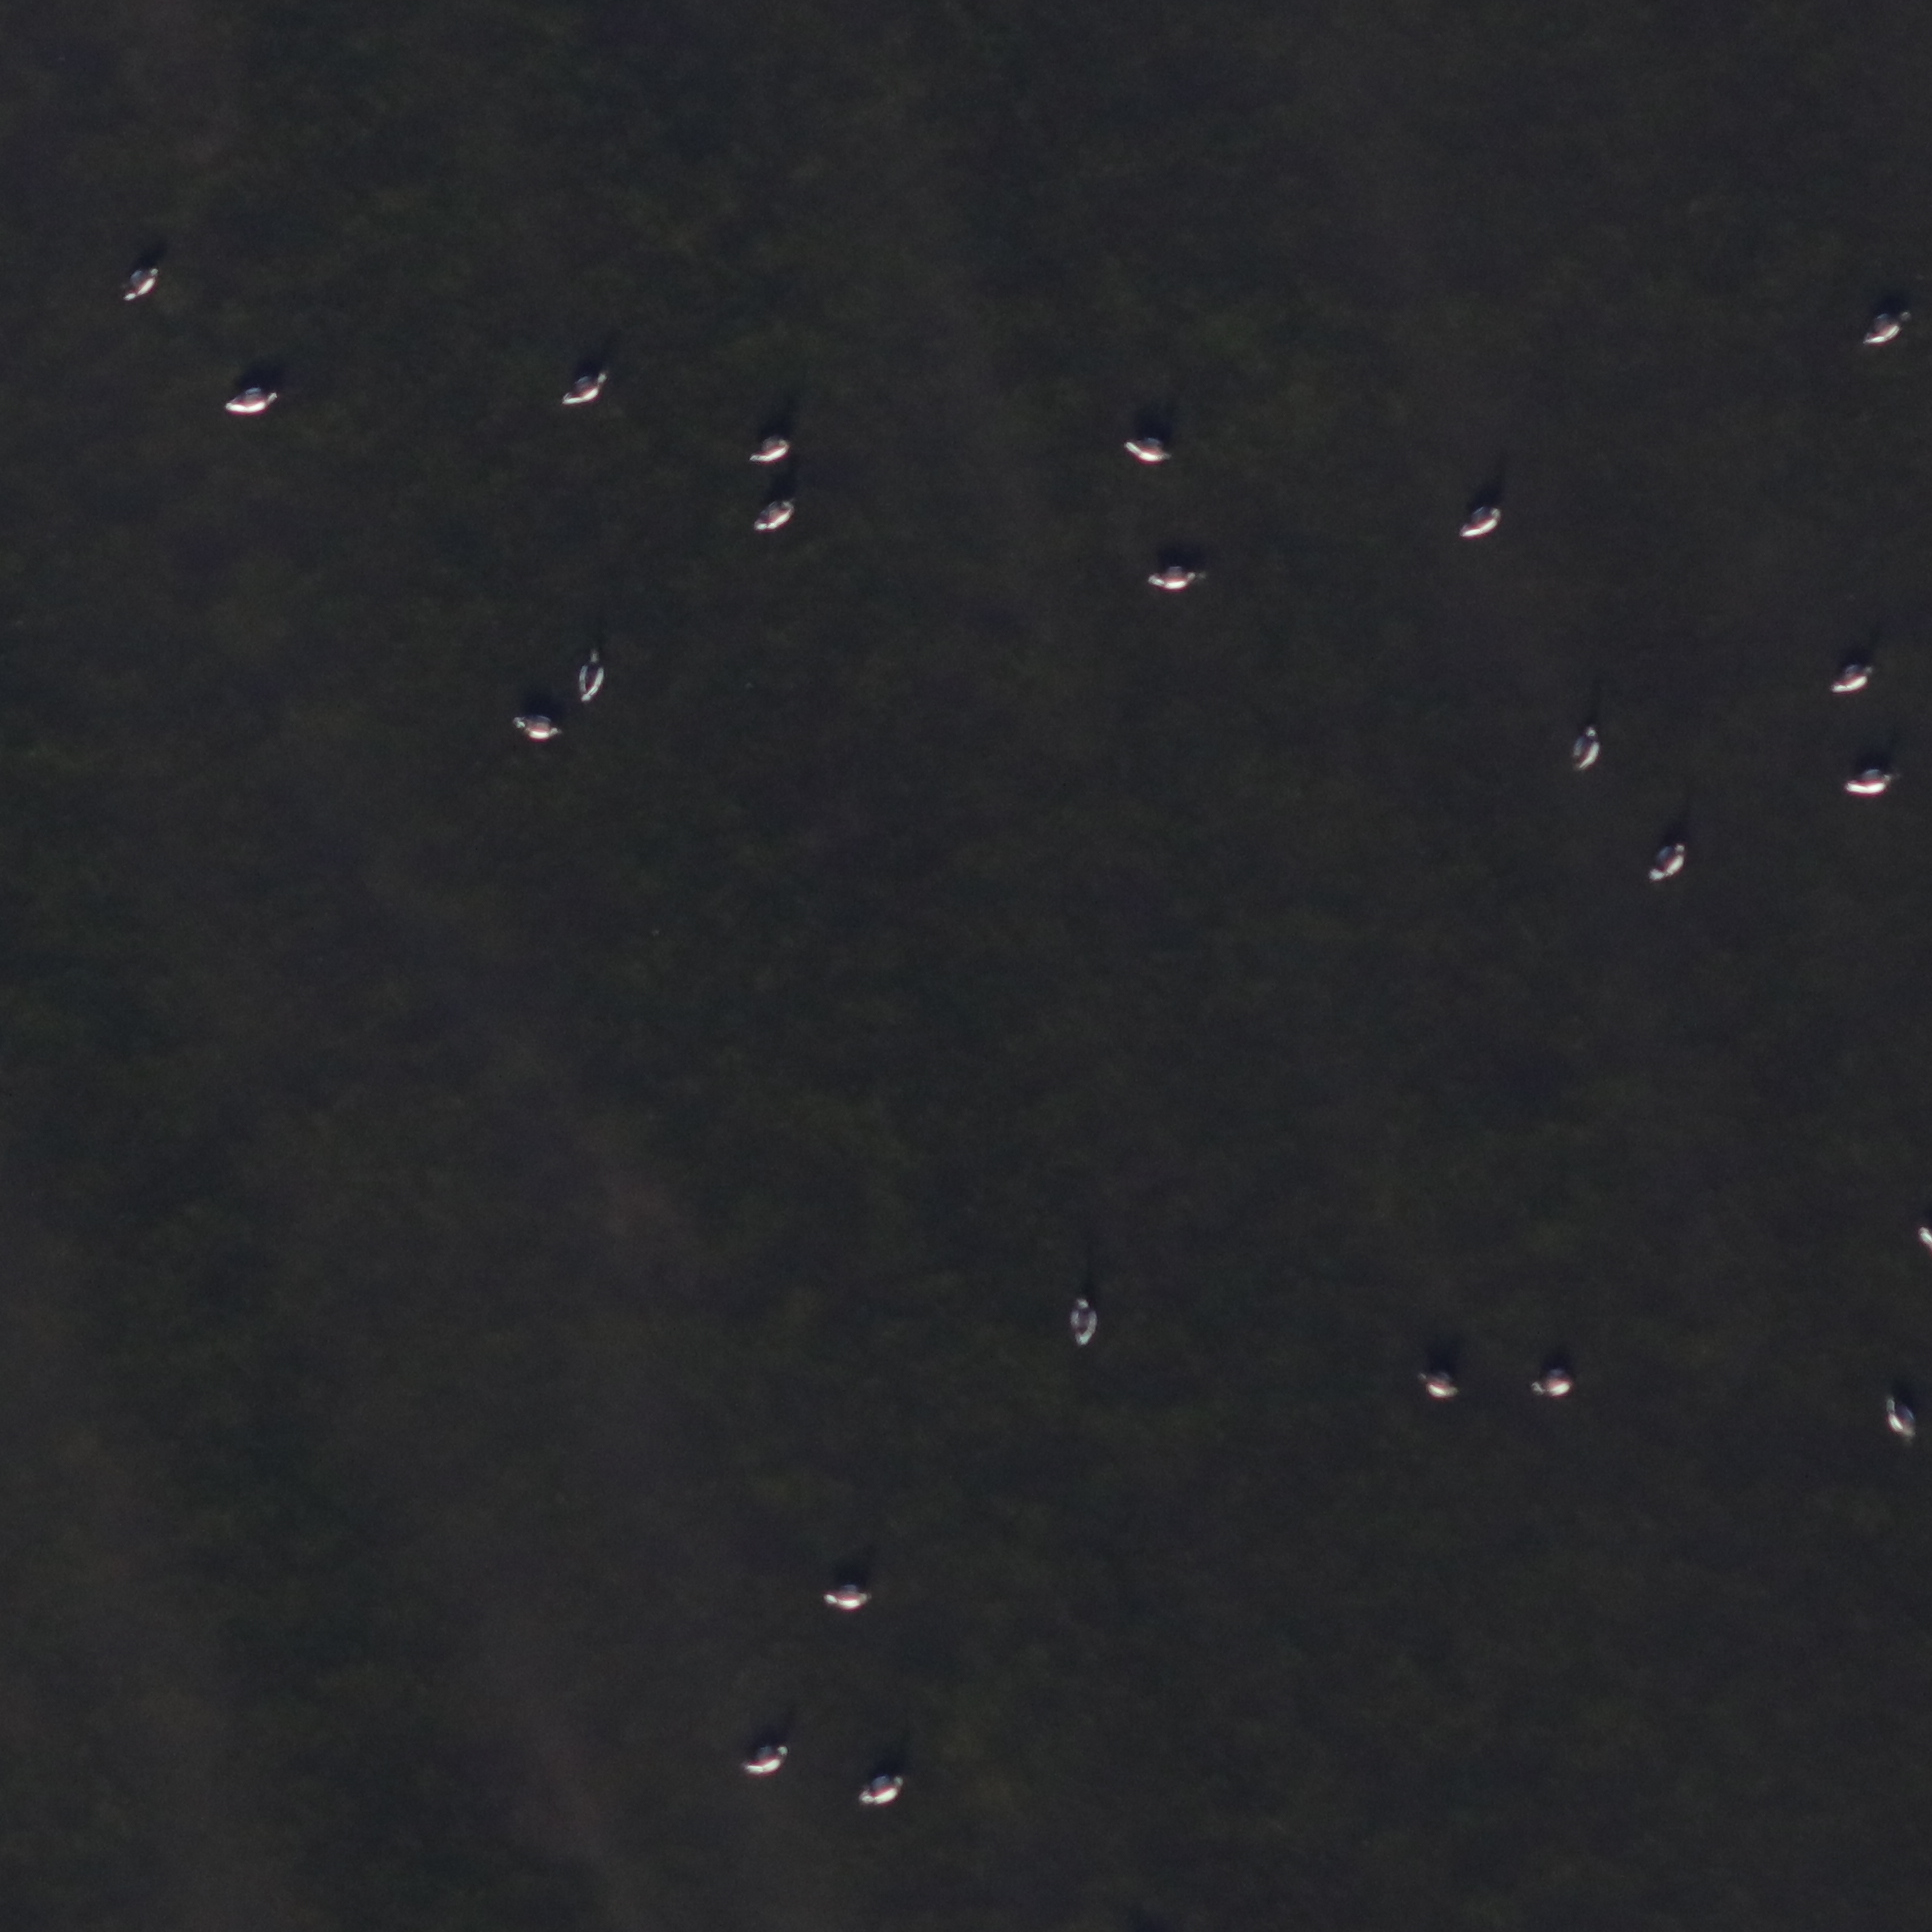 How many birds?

22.